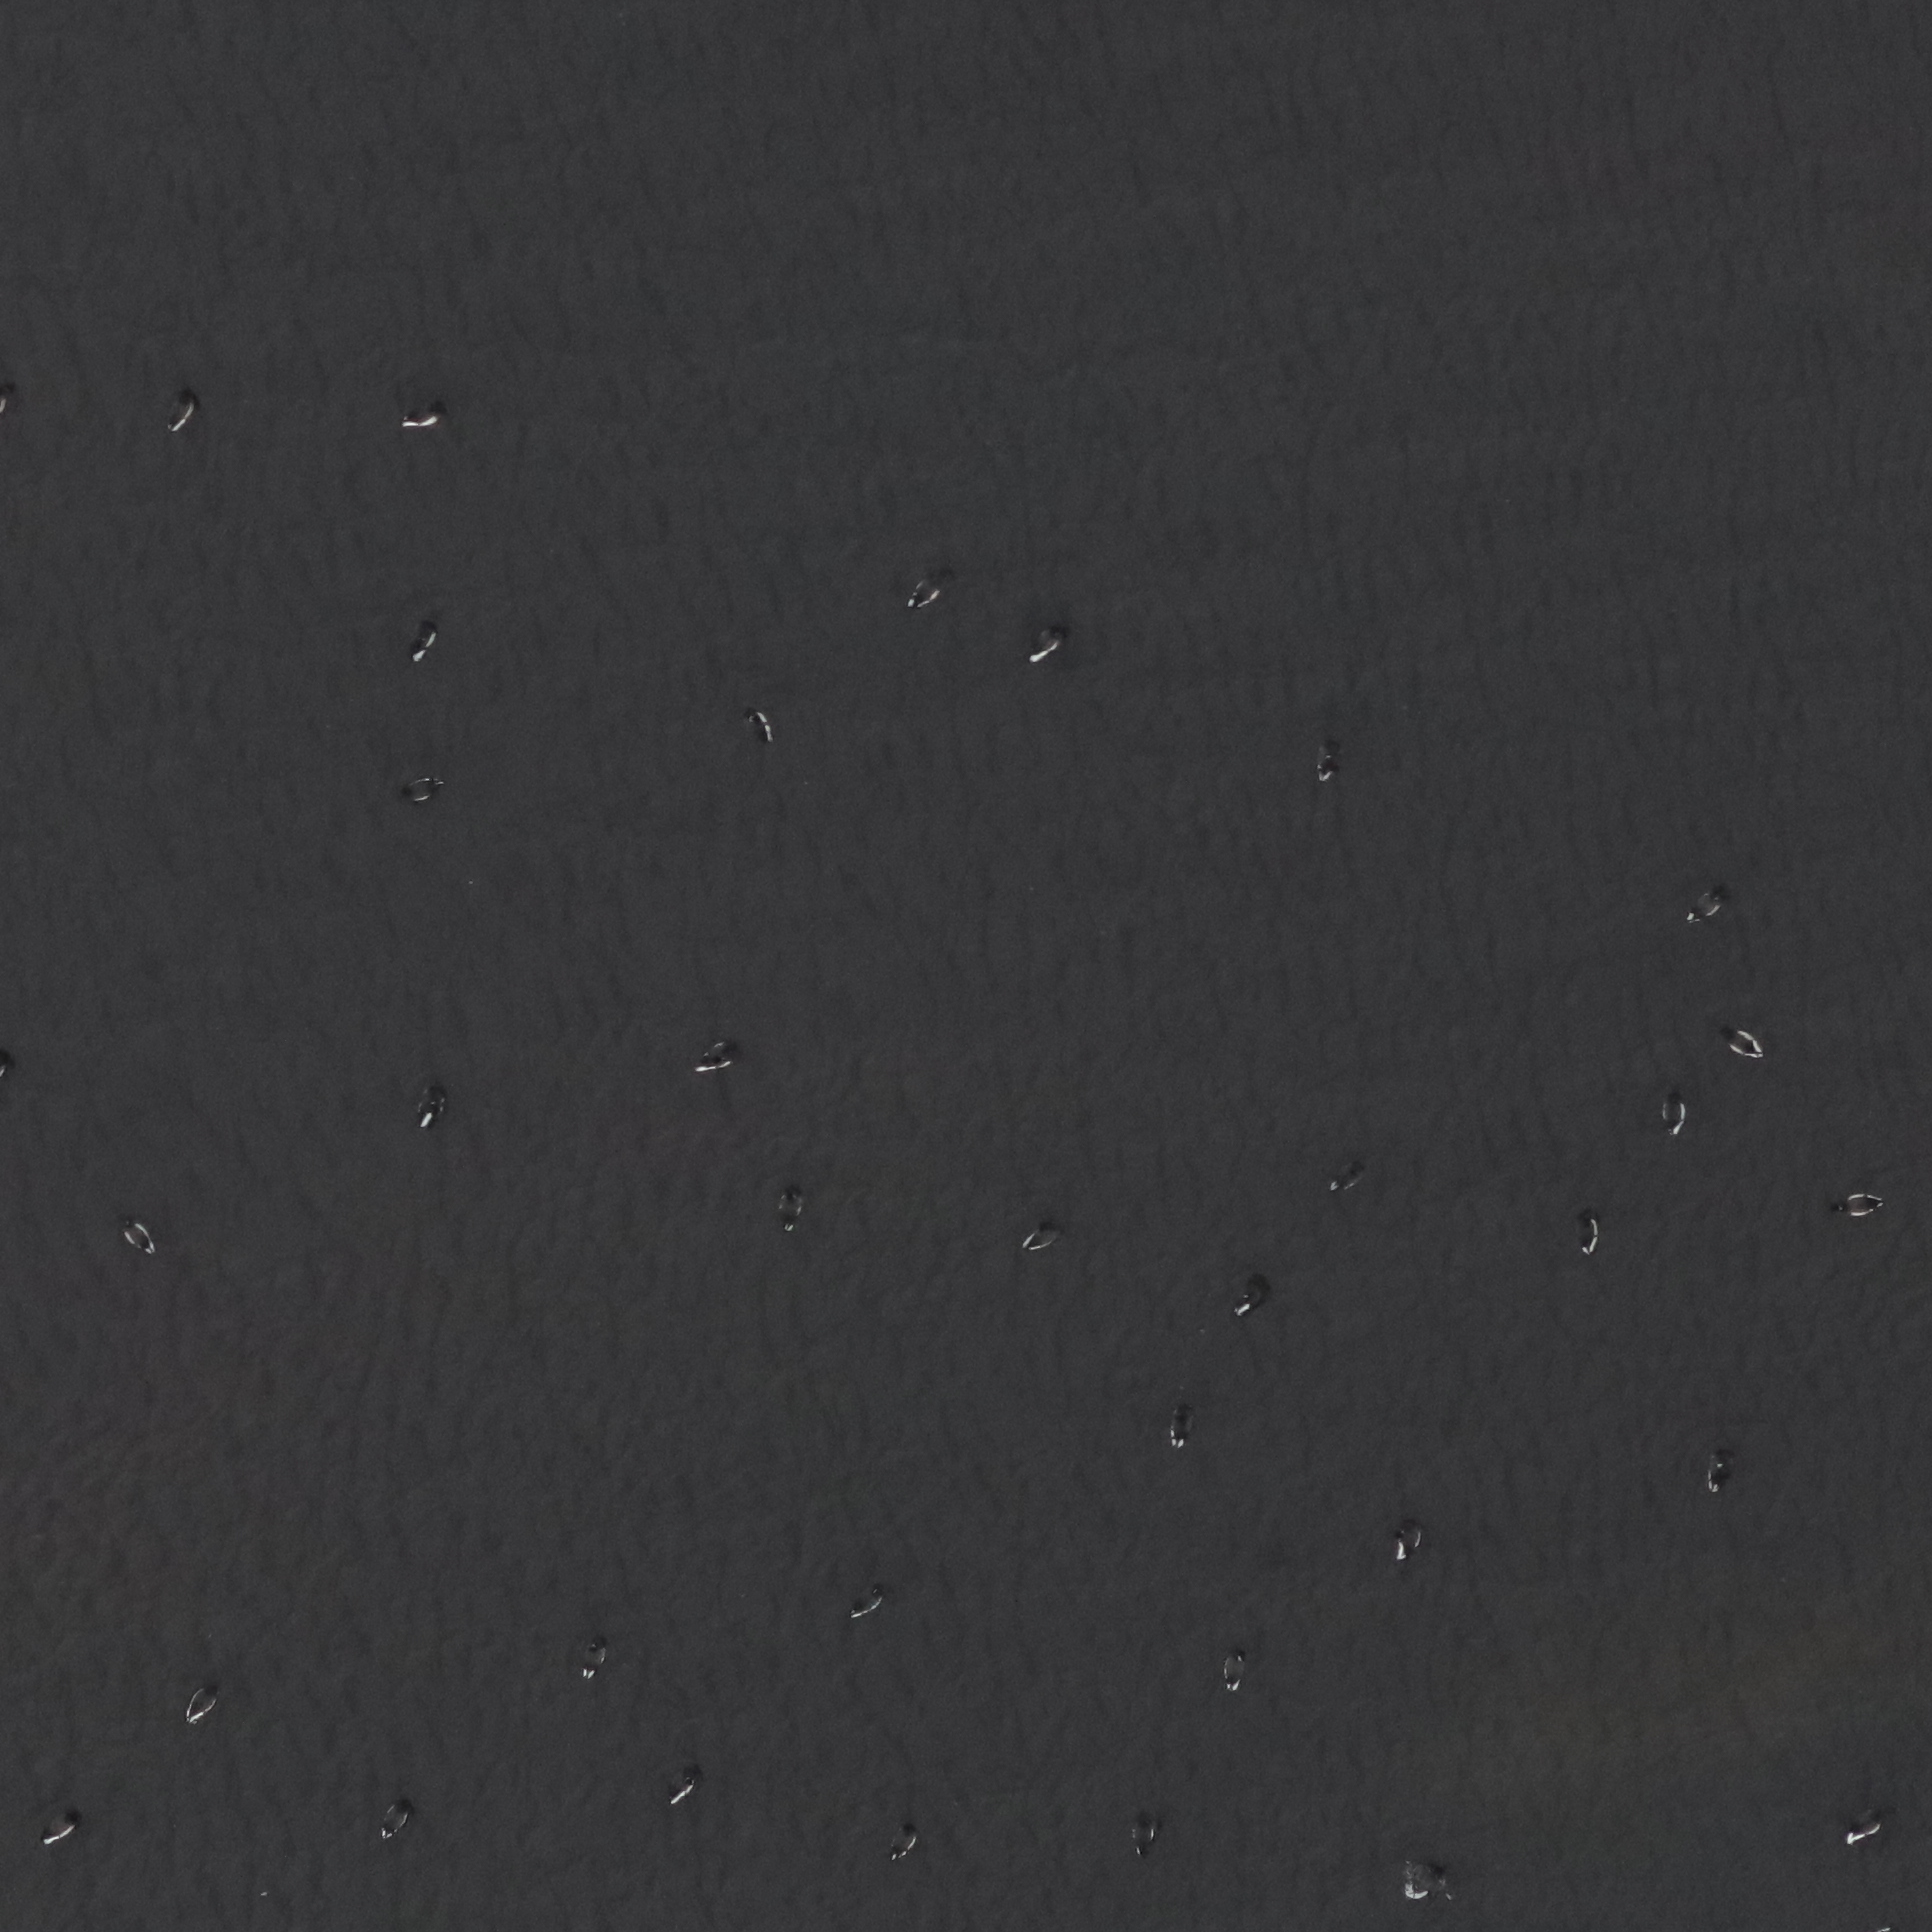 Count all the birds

34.